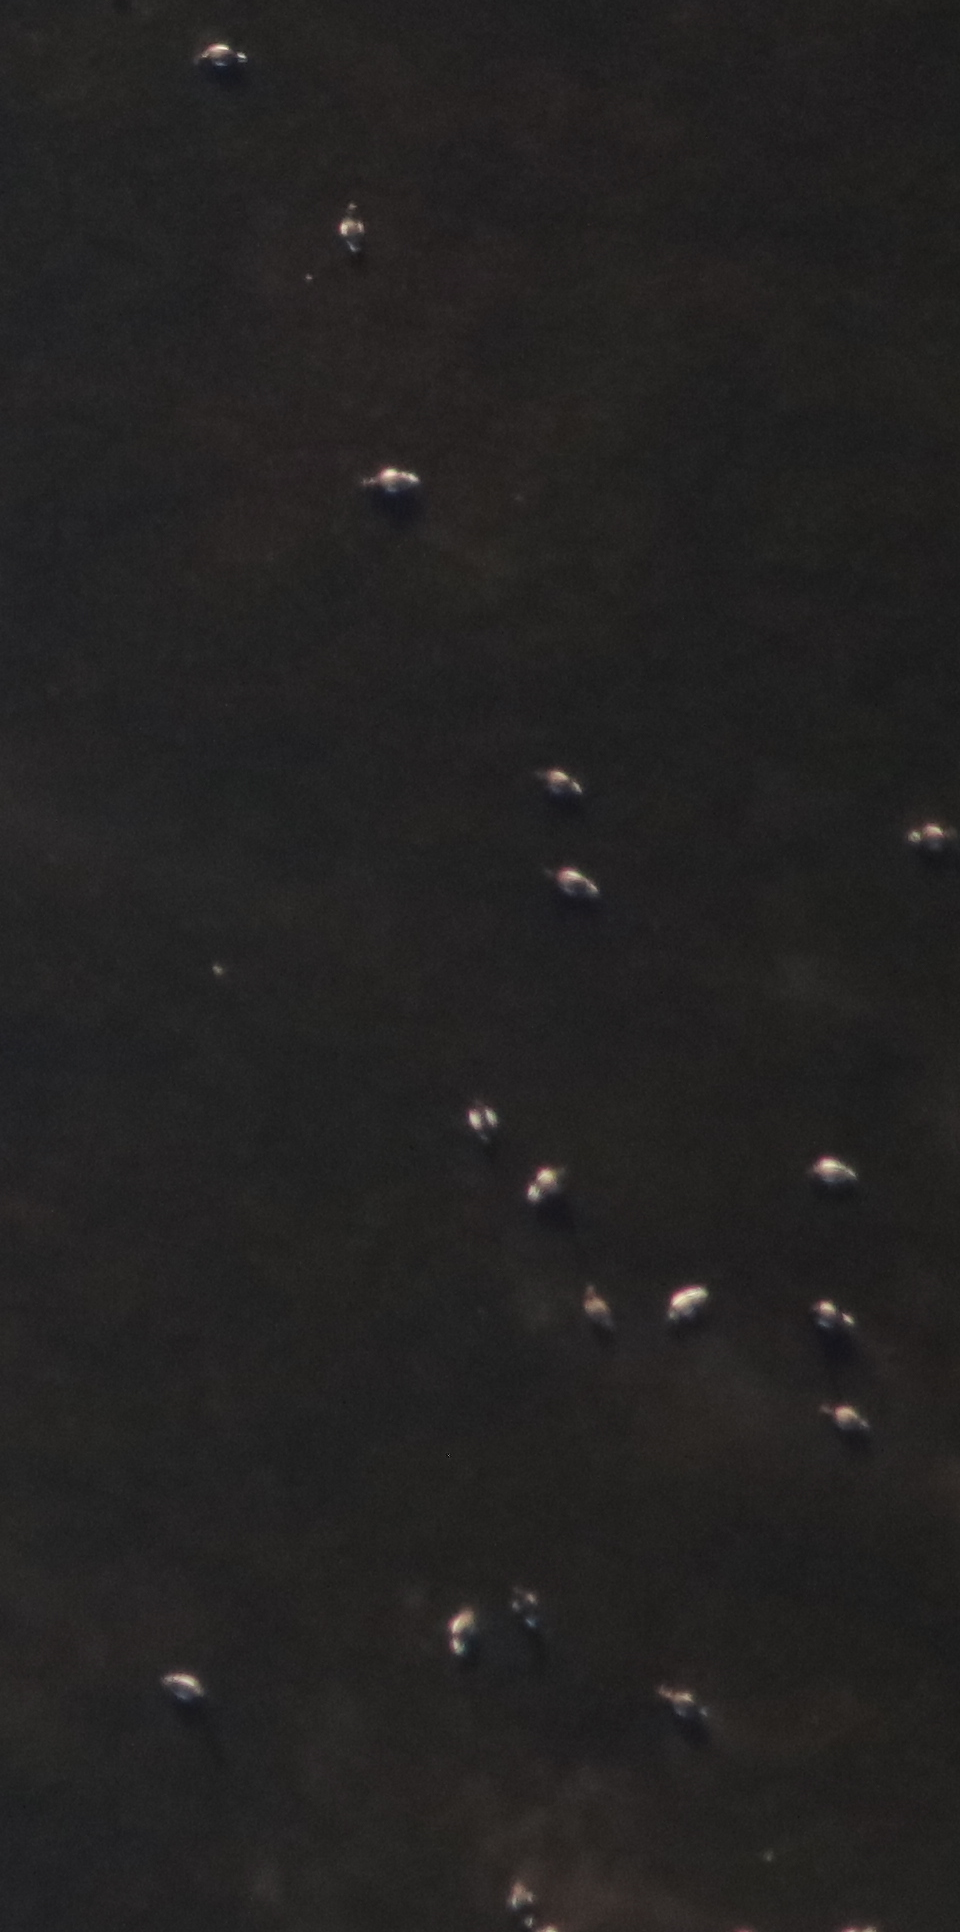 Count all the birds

18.